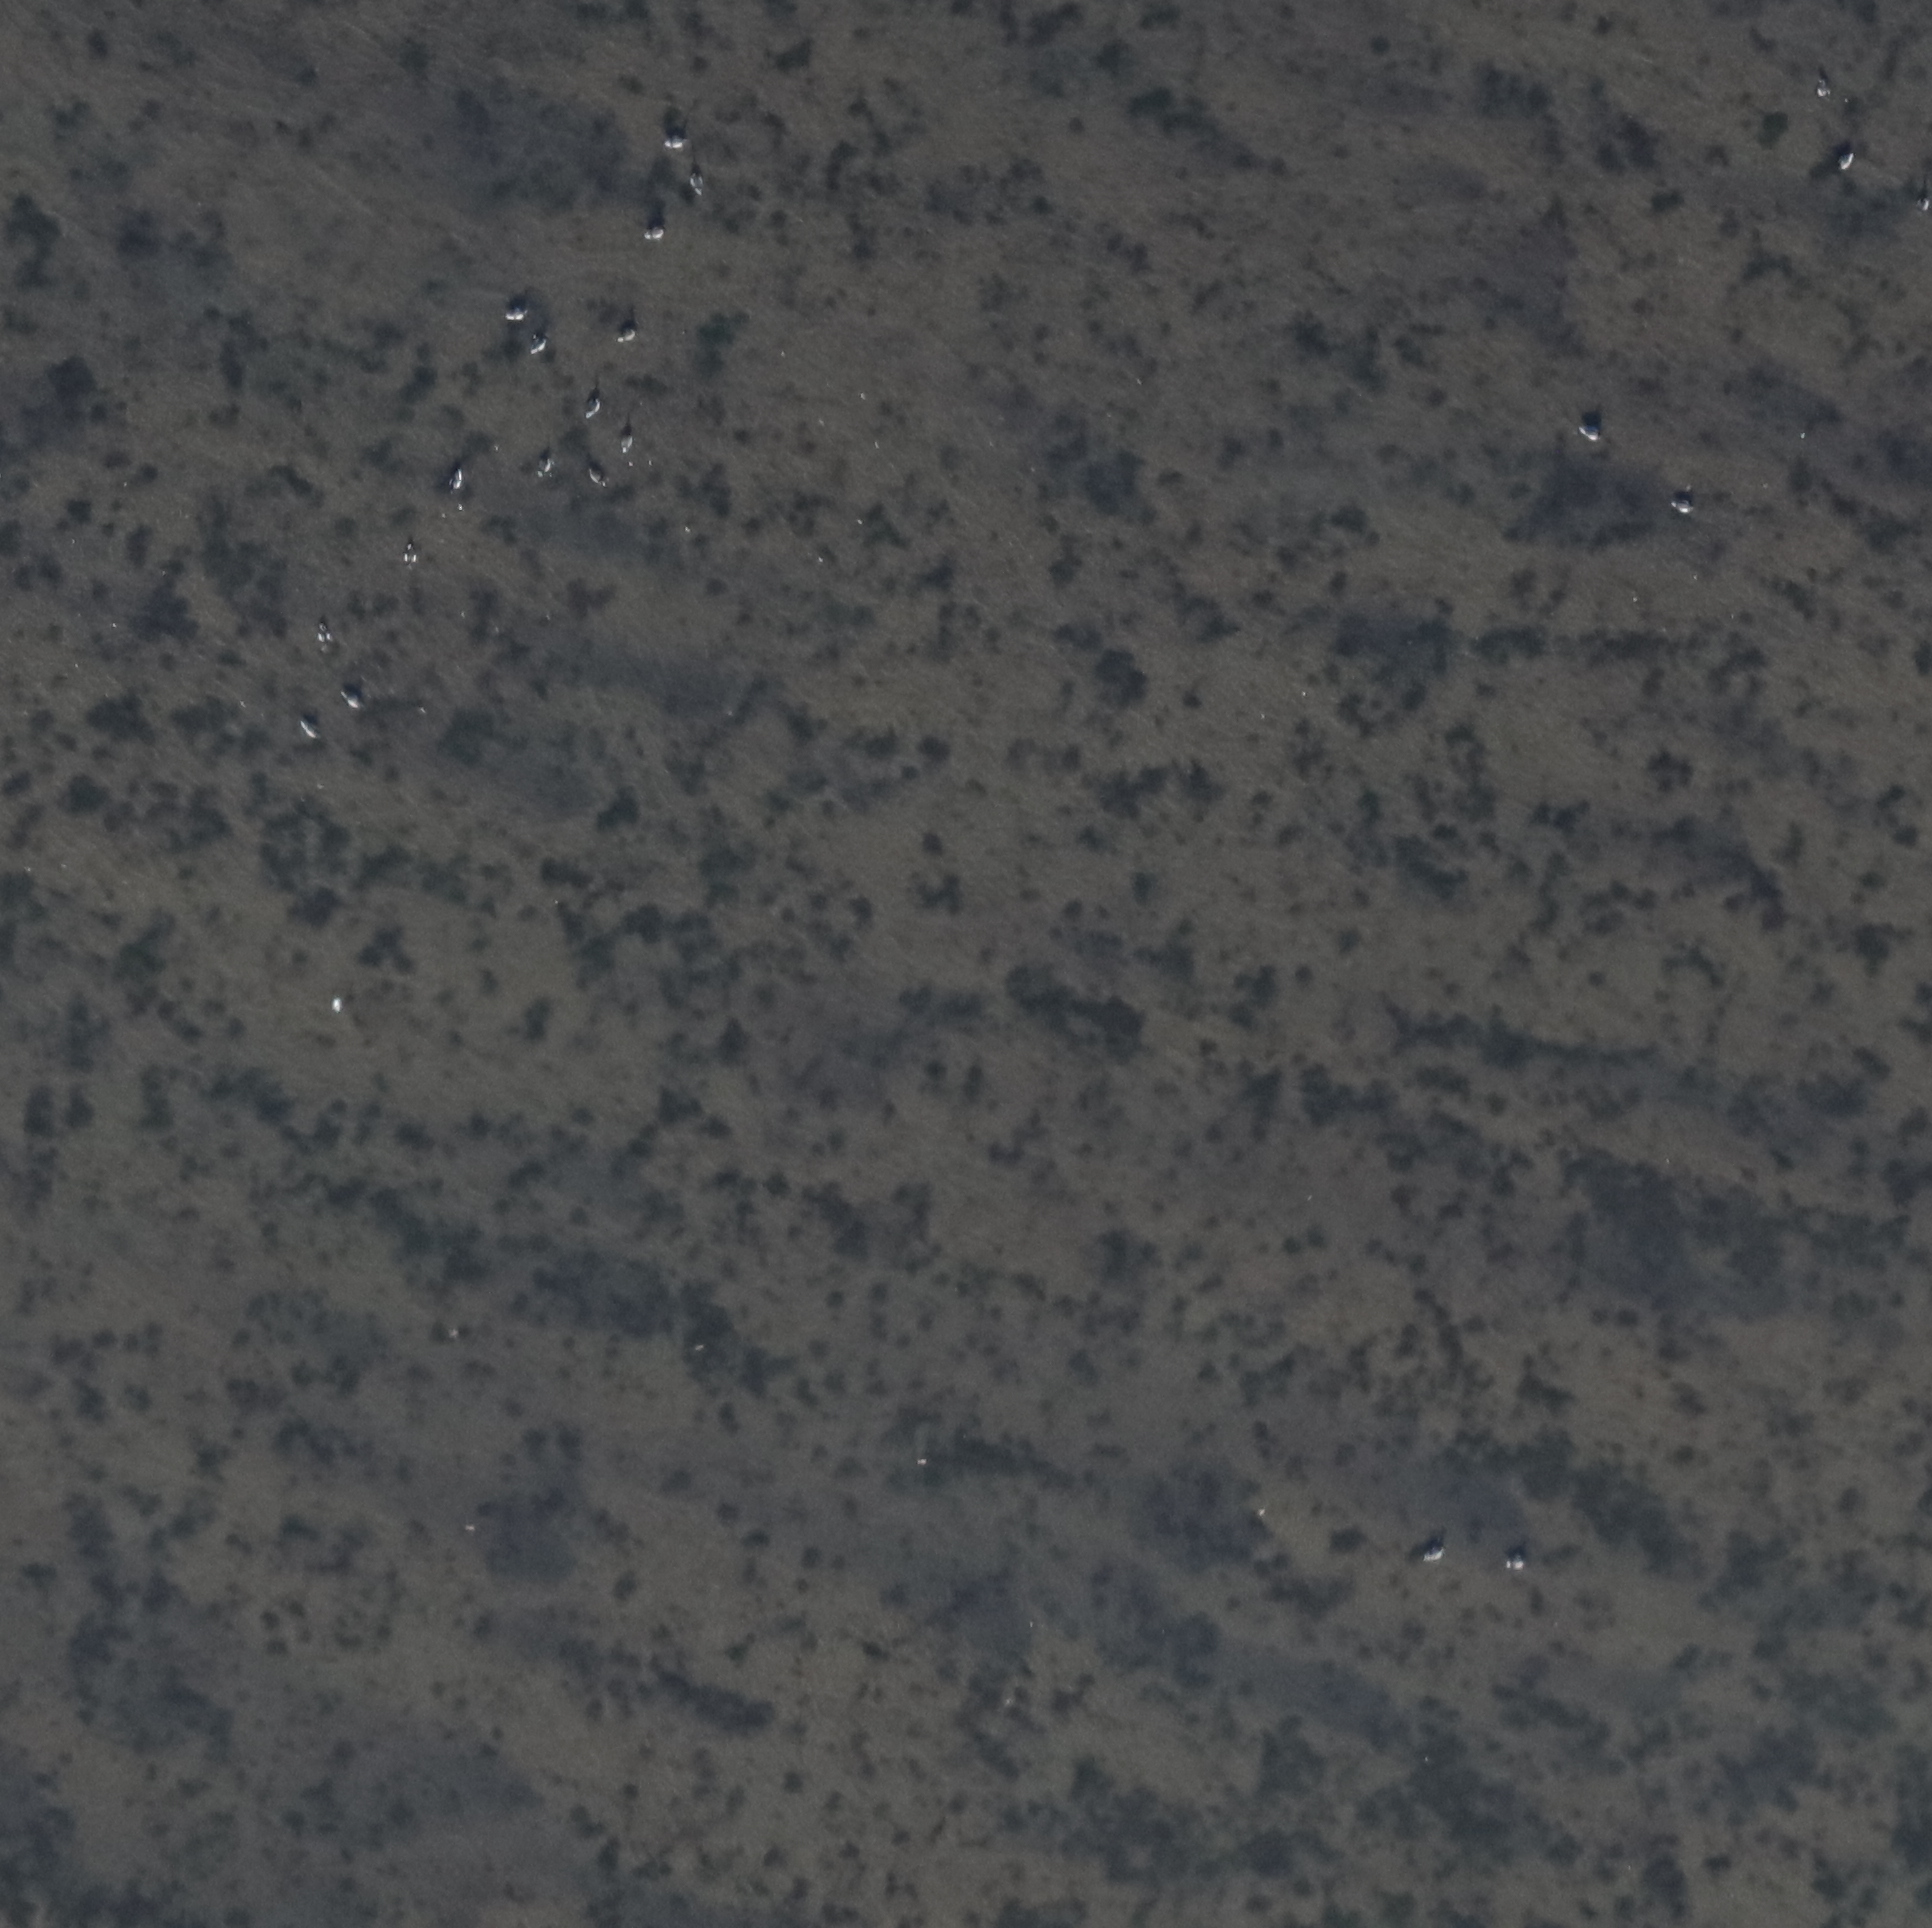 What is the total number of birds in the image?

23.